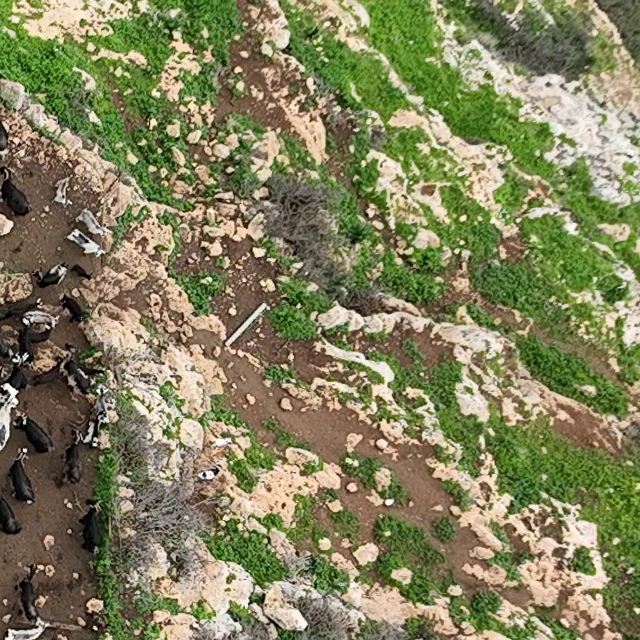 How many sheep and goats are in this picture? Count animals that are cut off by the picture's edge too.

28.